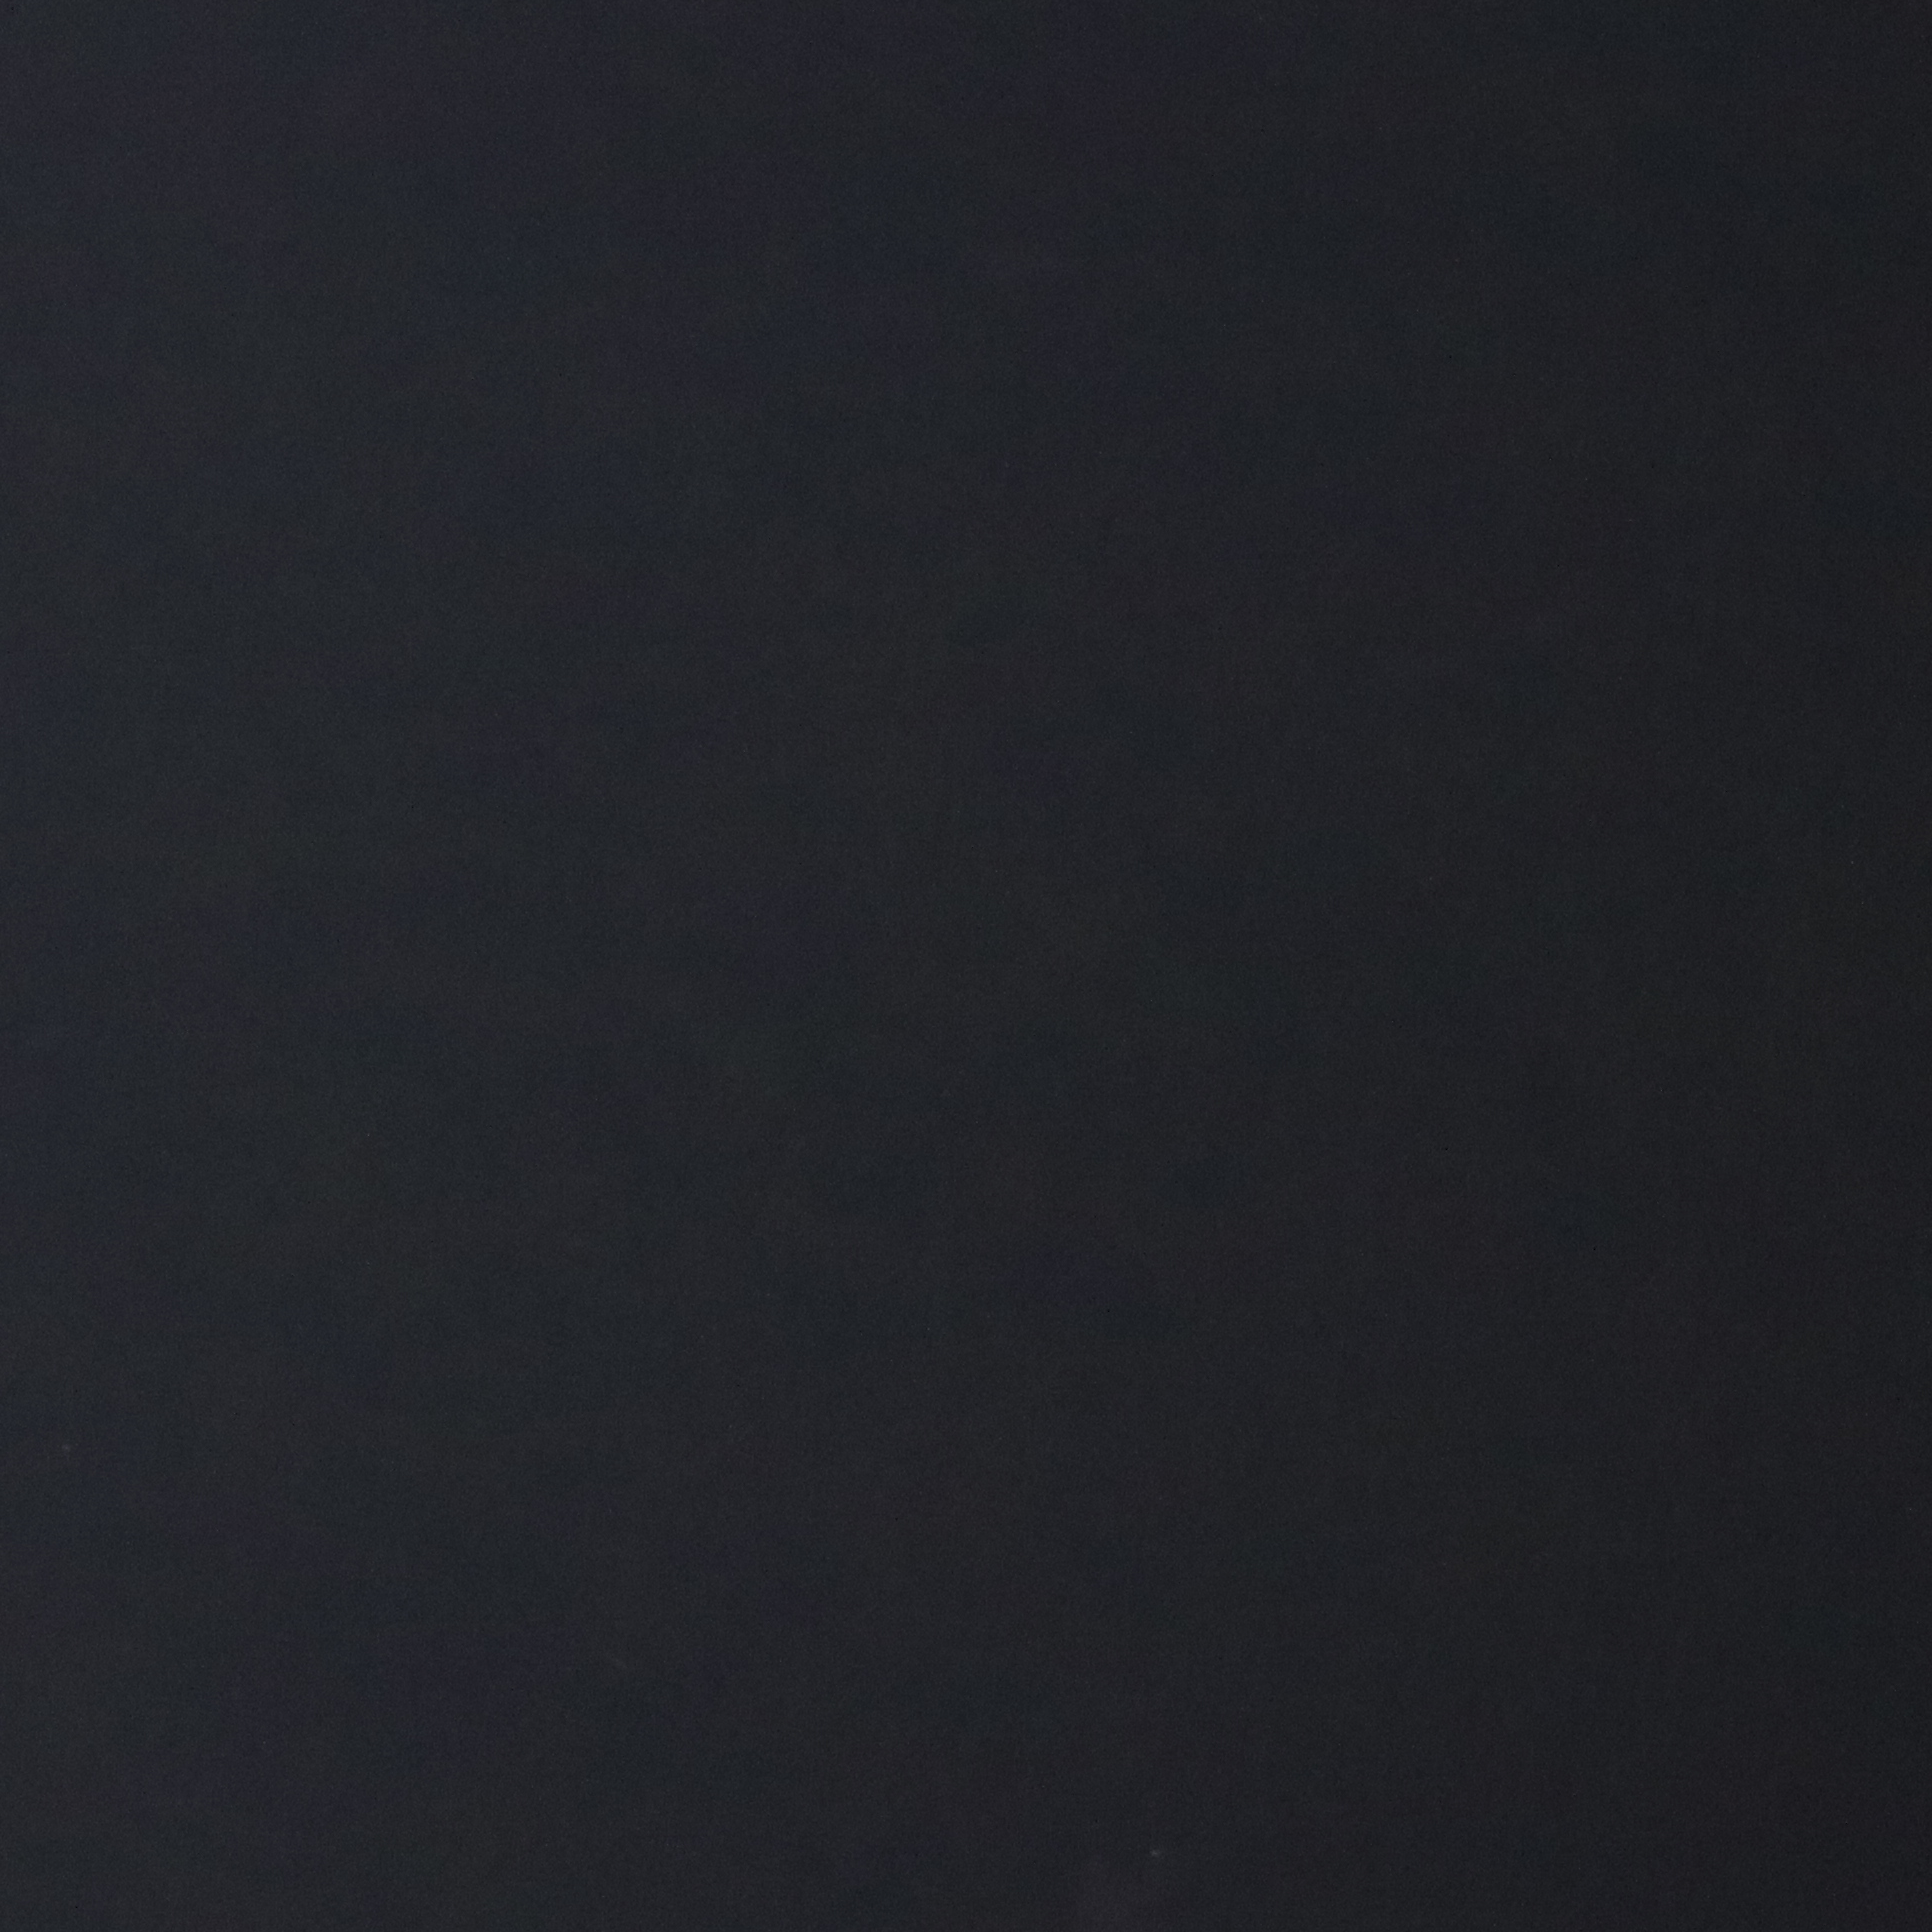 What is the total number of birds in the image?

0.